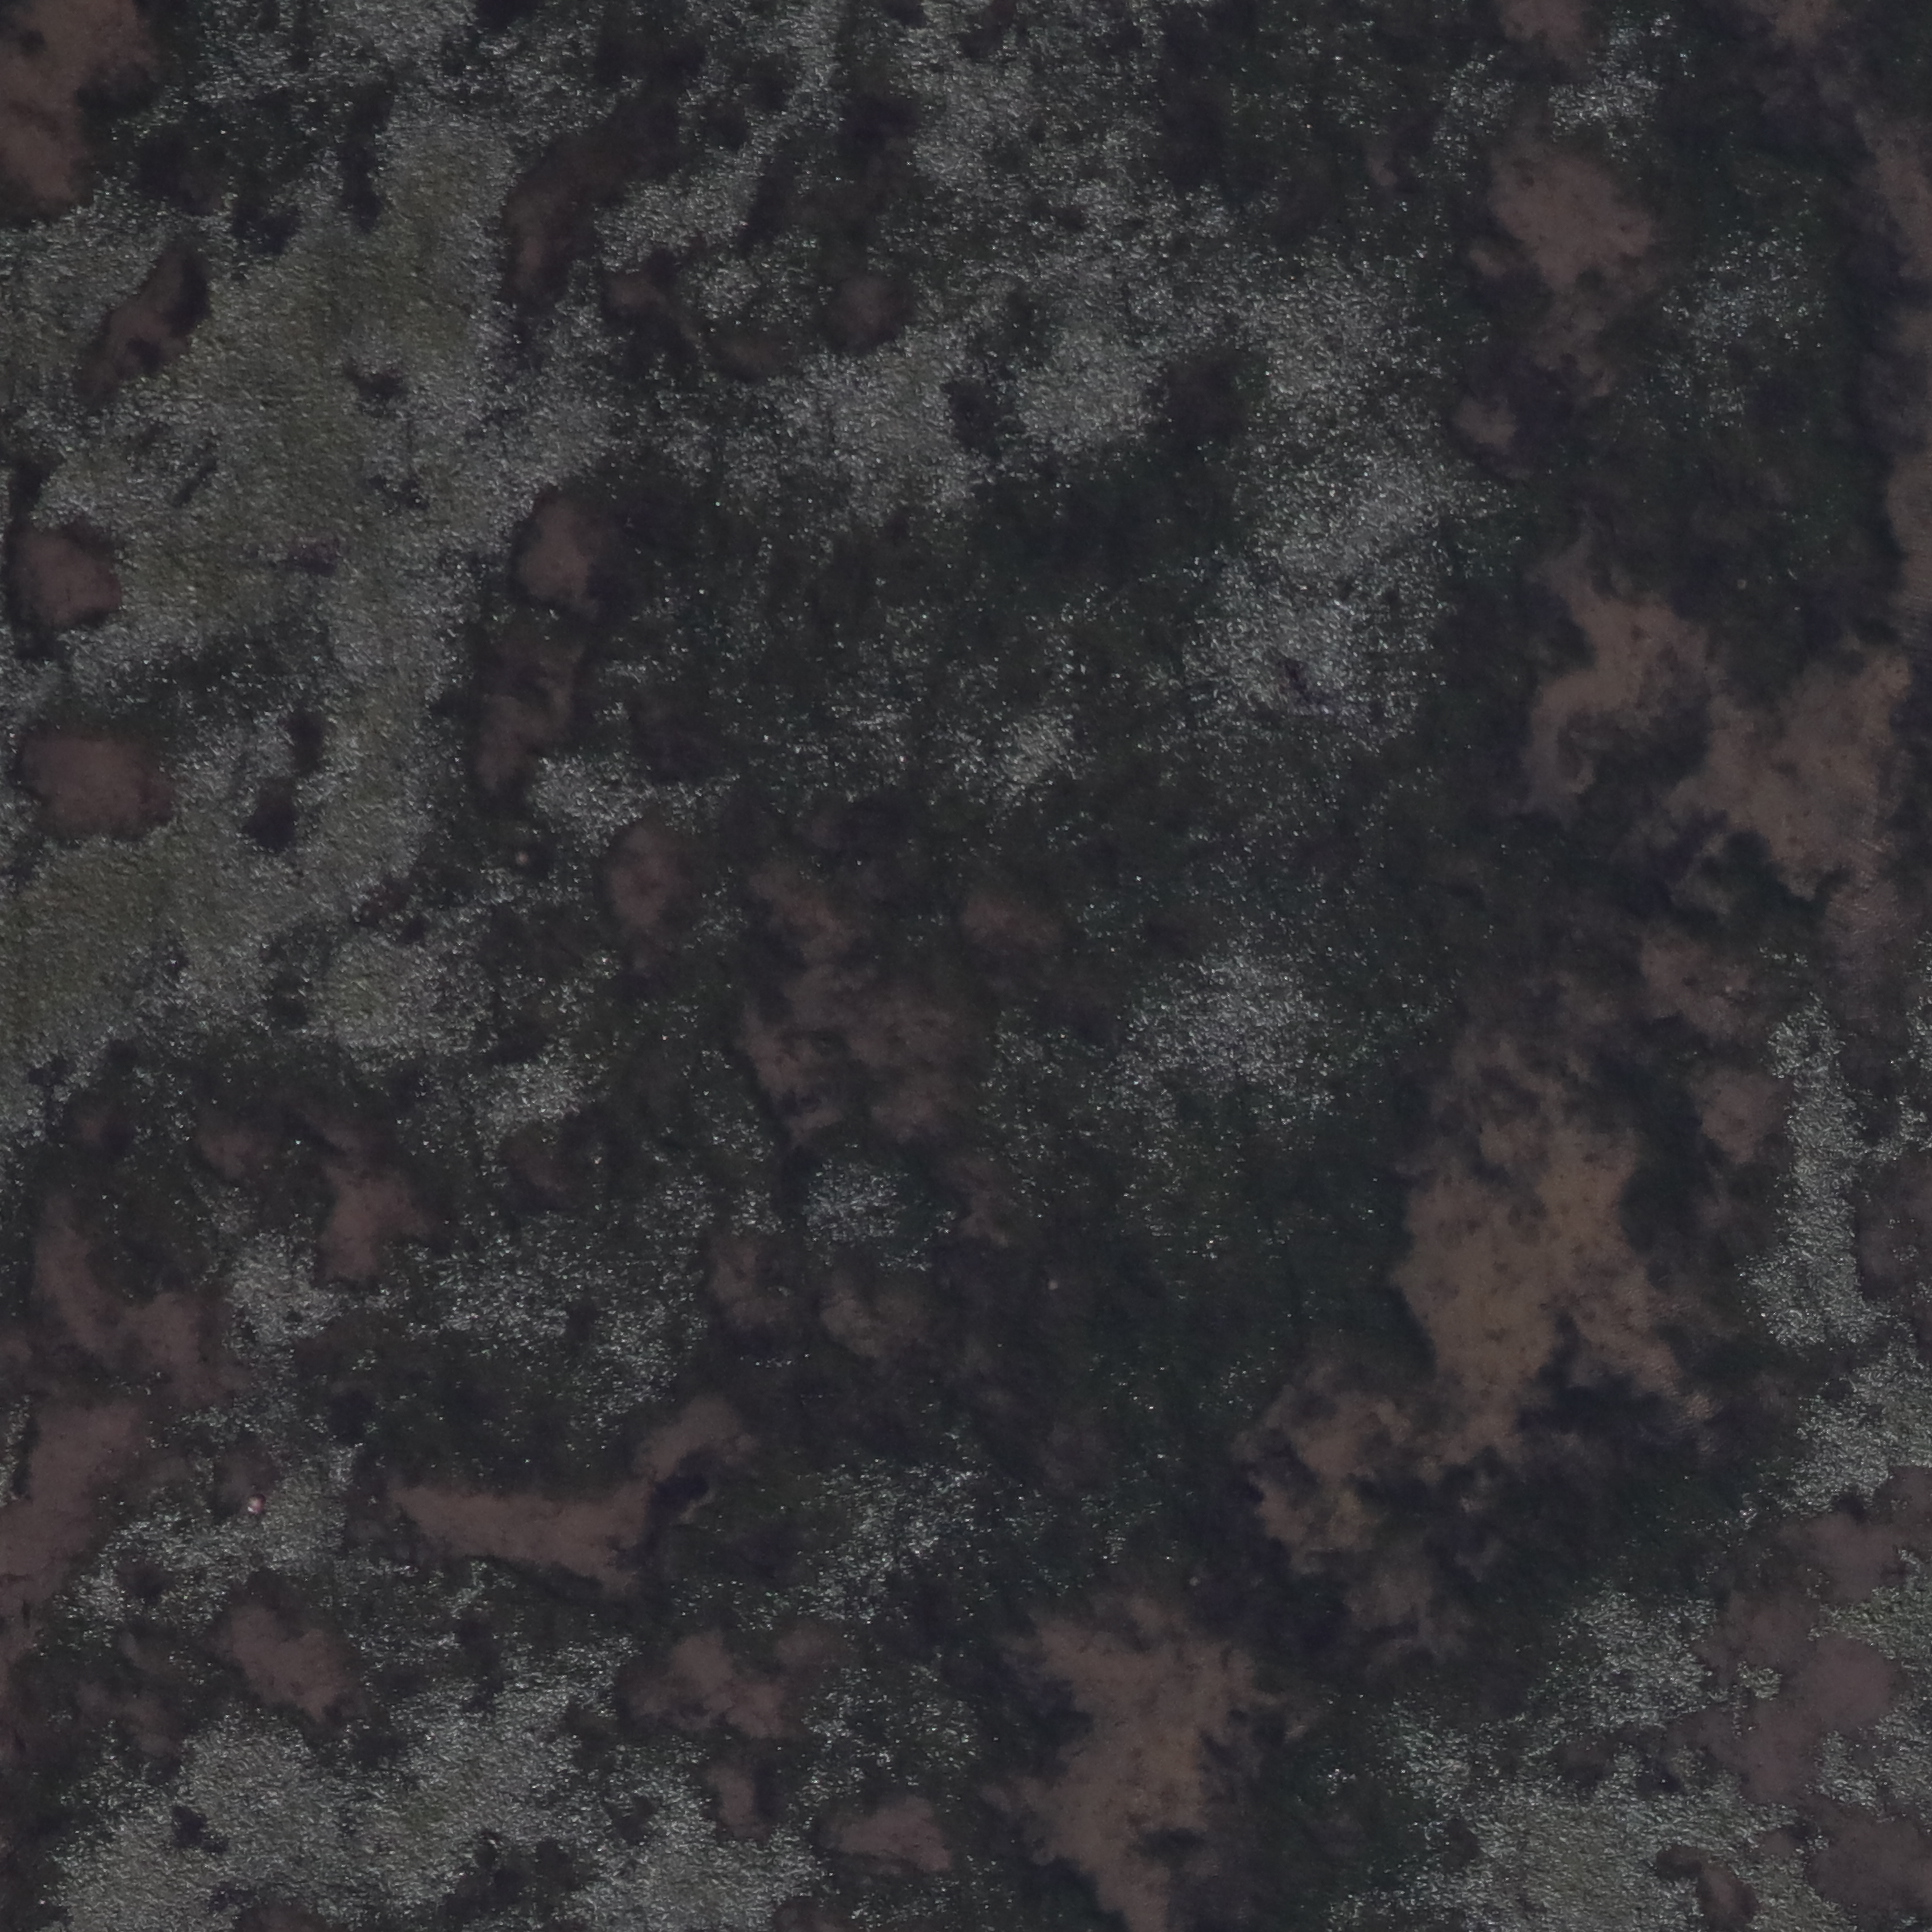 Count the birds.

0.